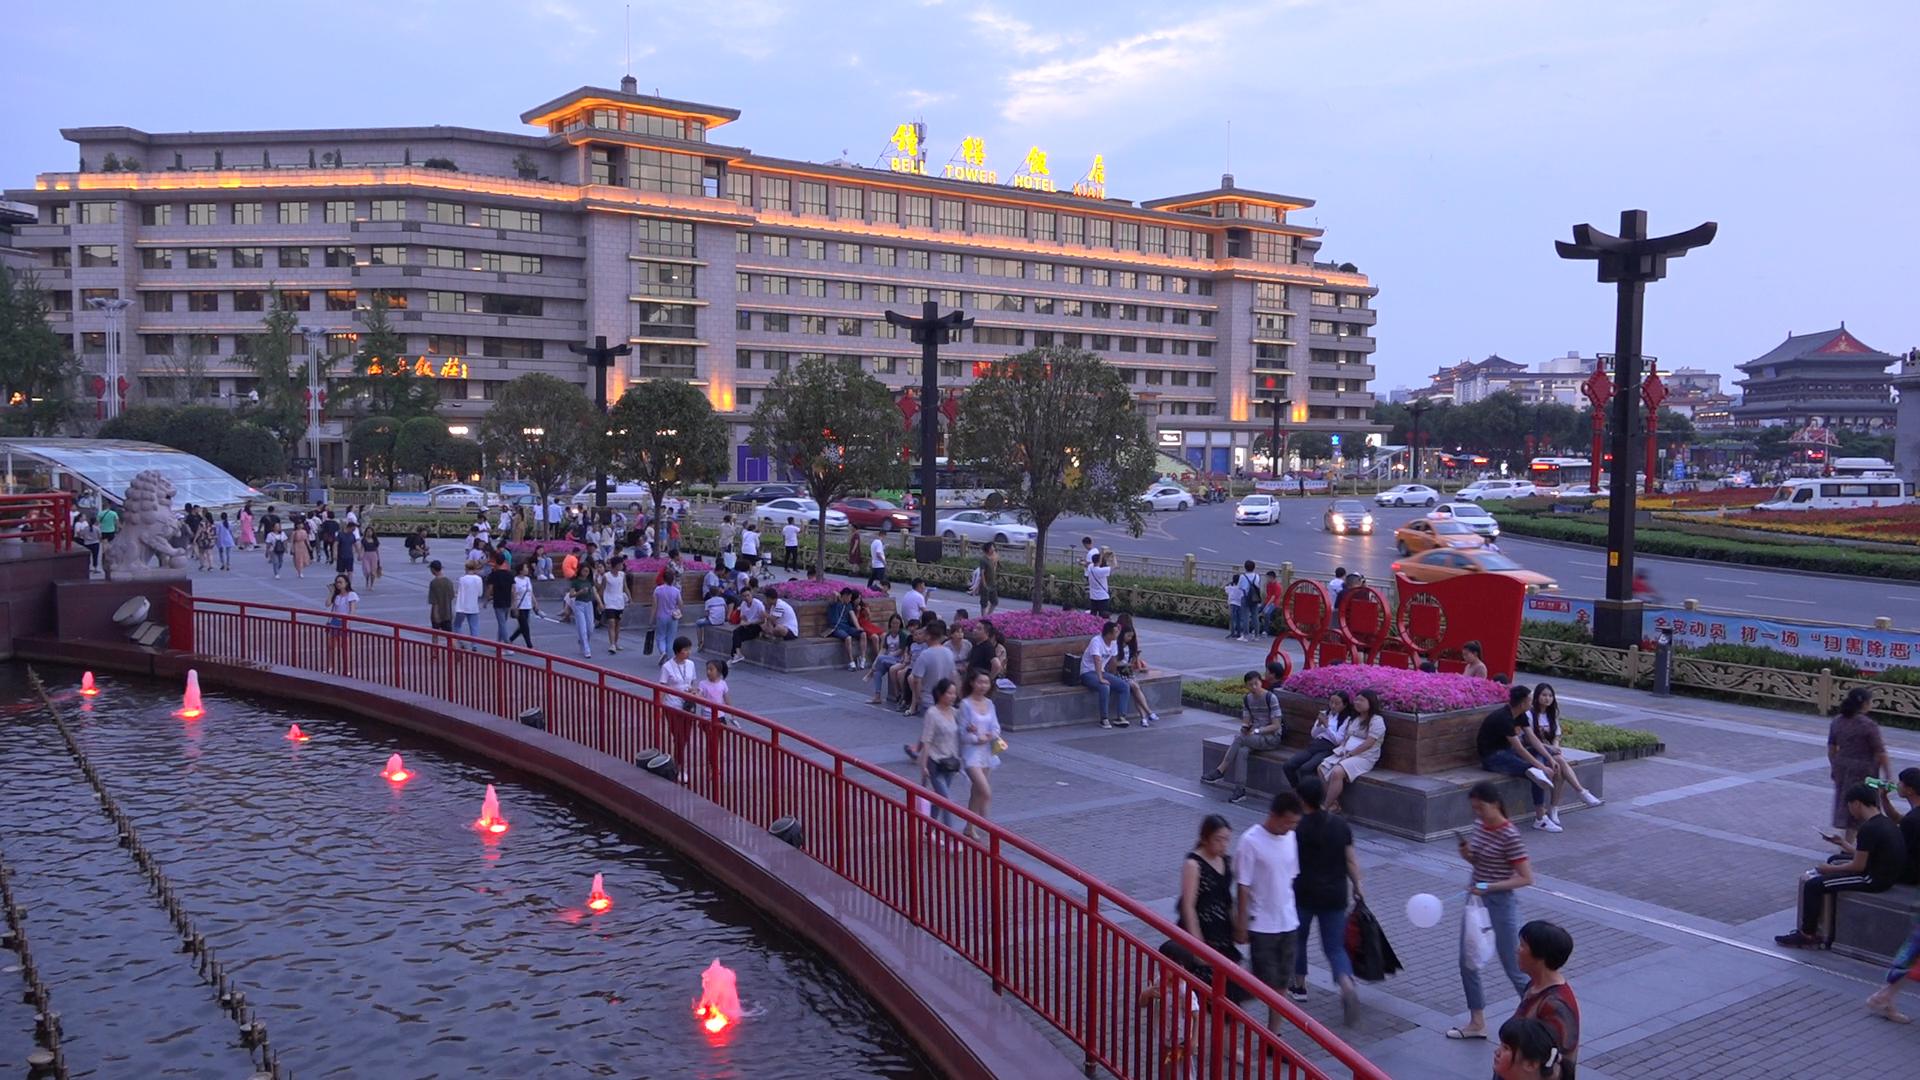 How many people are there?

160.